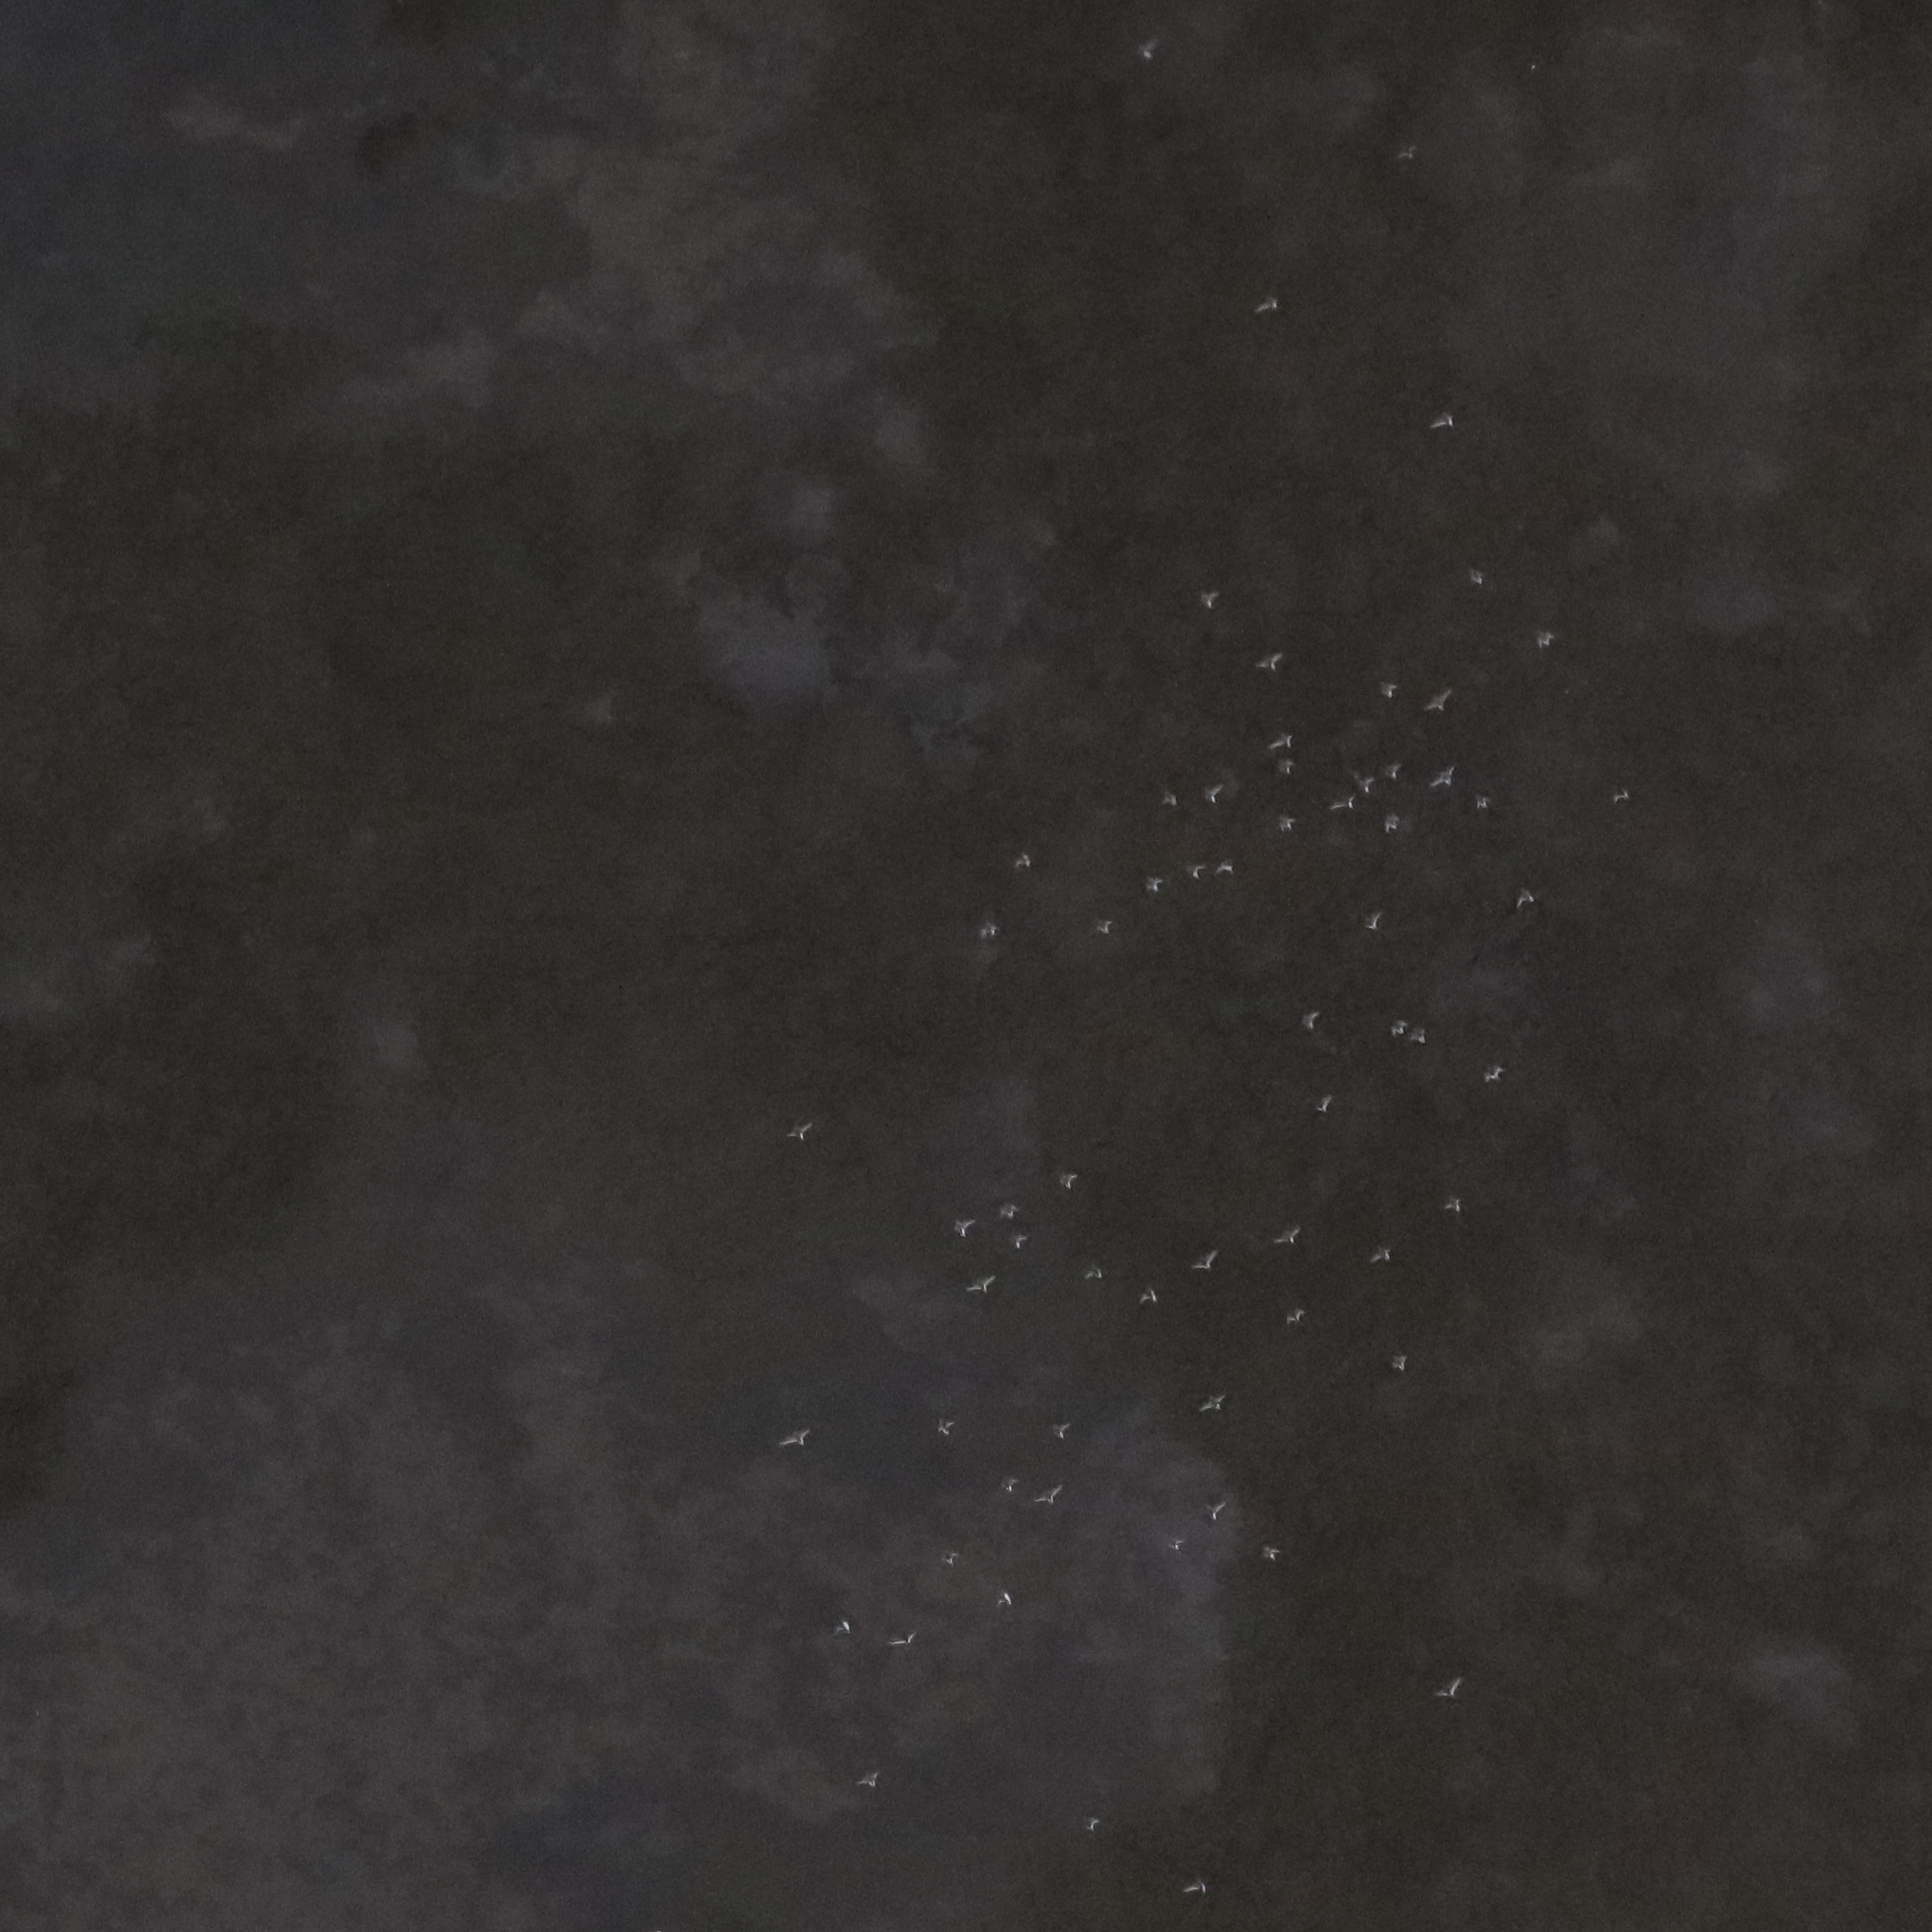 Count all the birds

66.